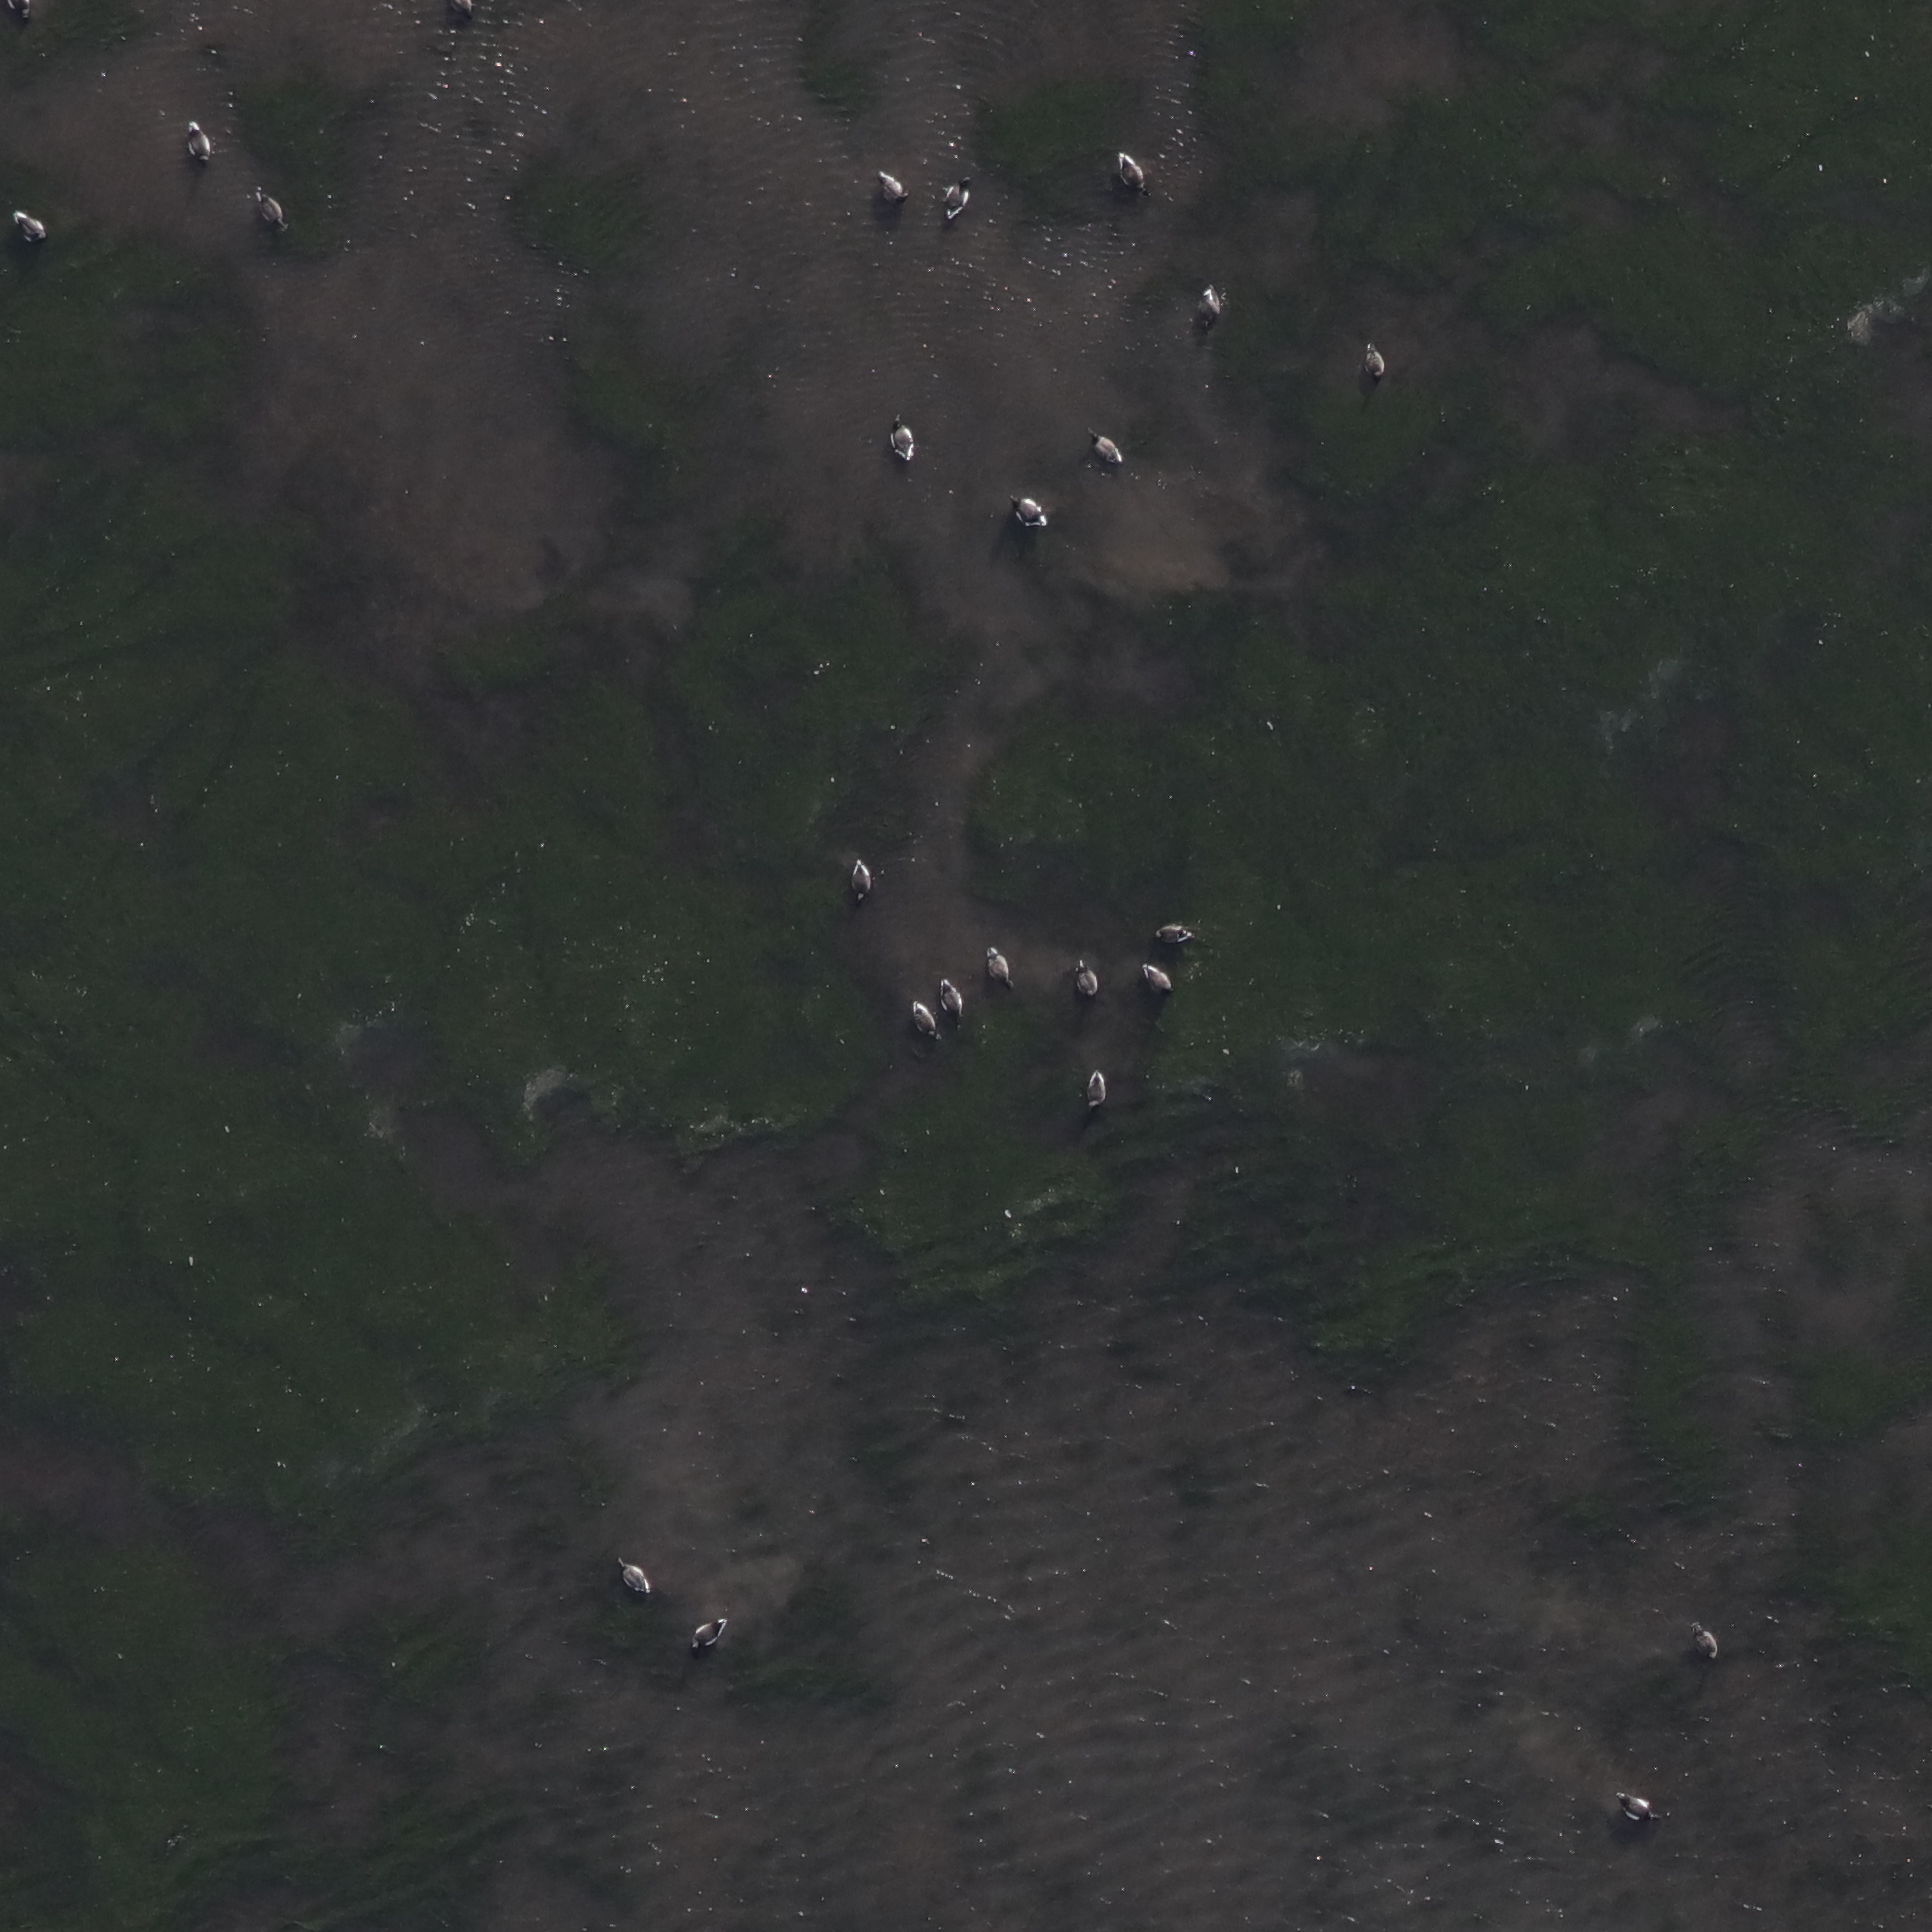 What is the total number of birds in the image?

24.